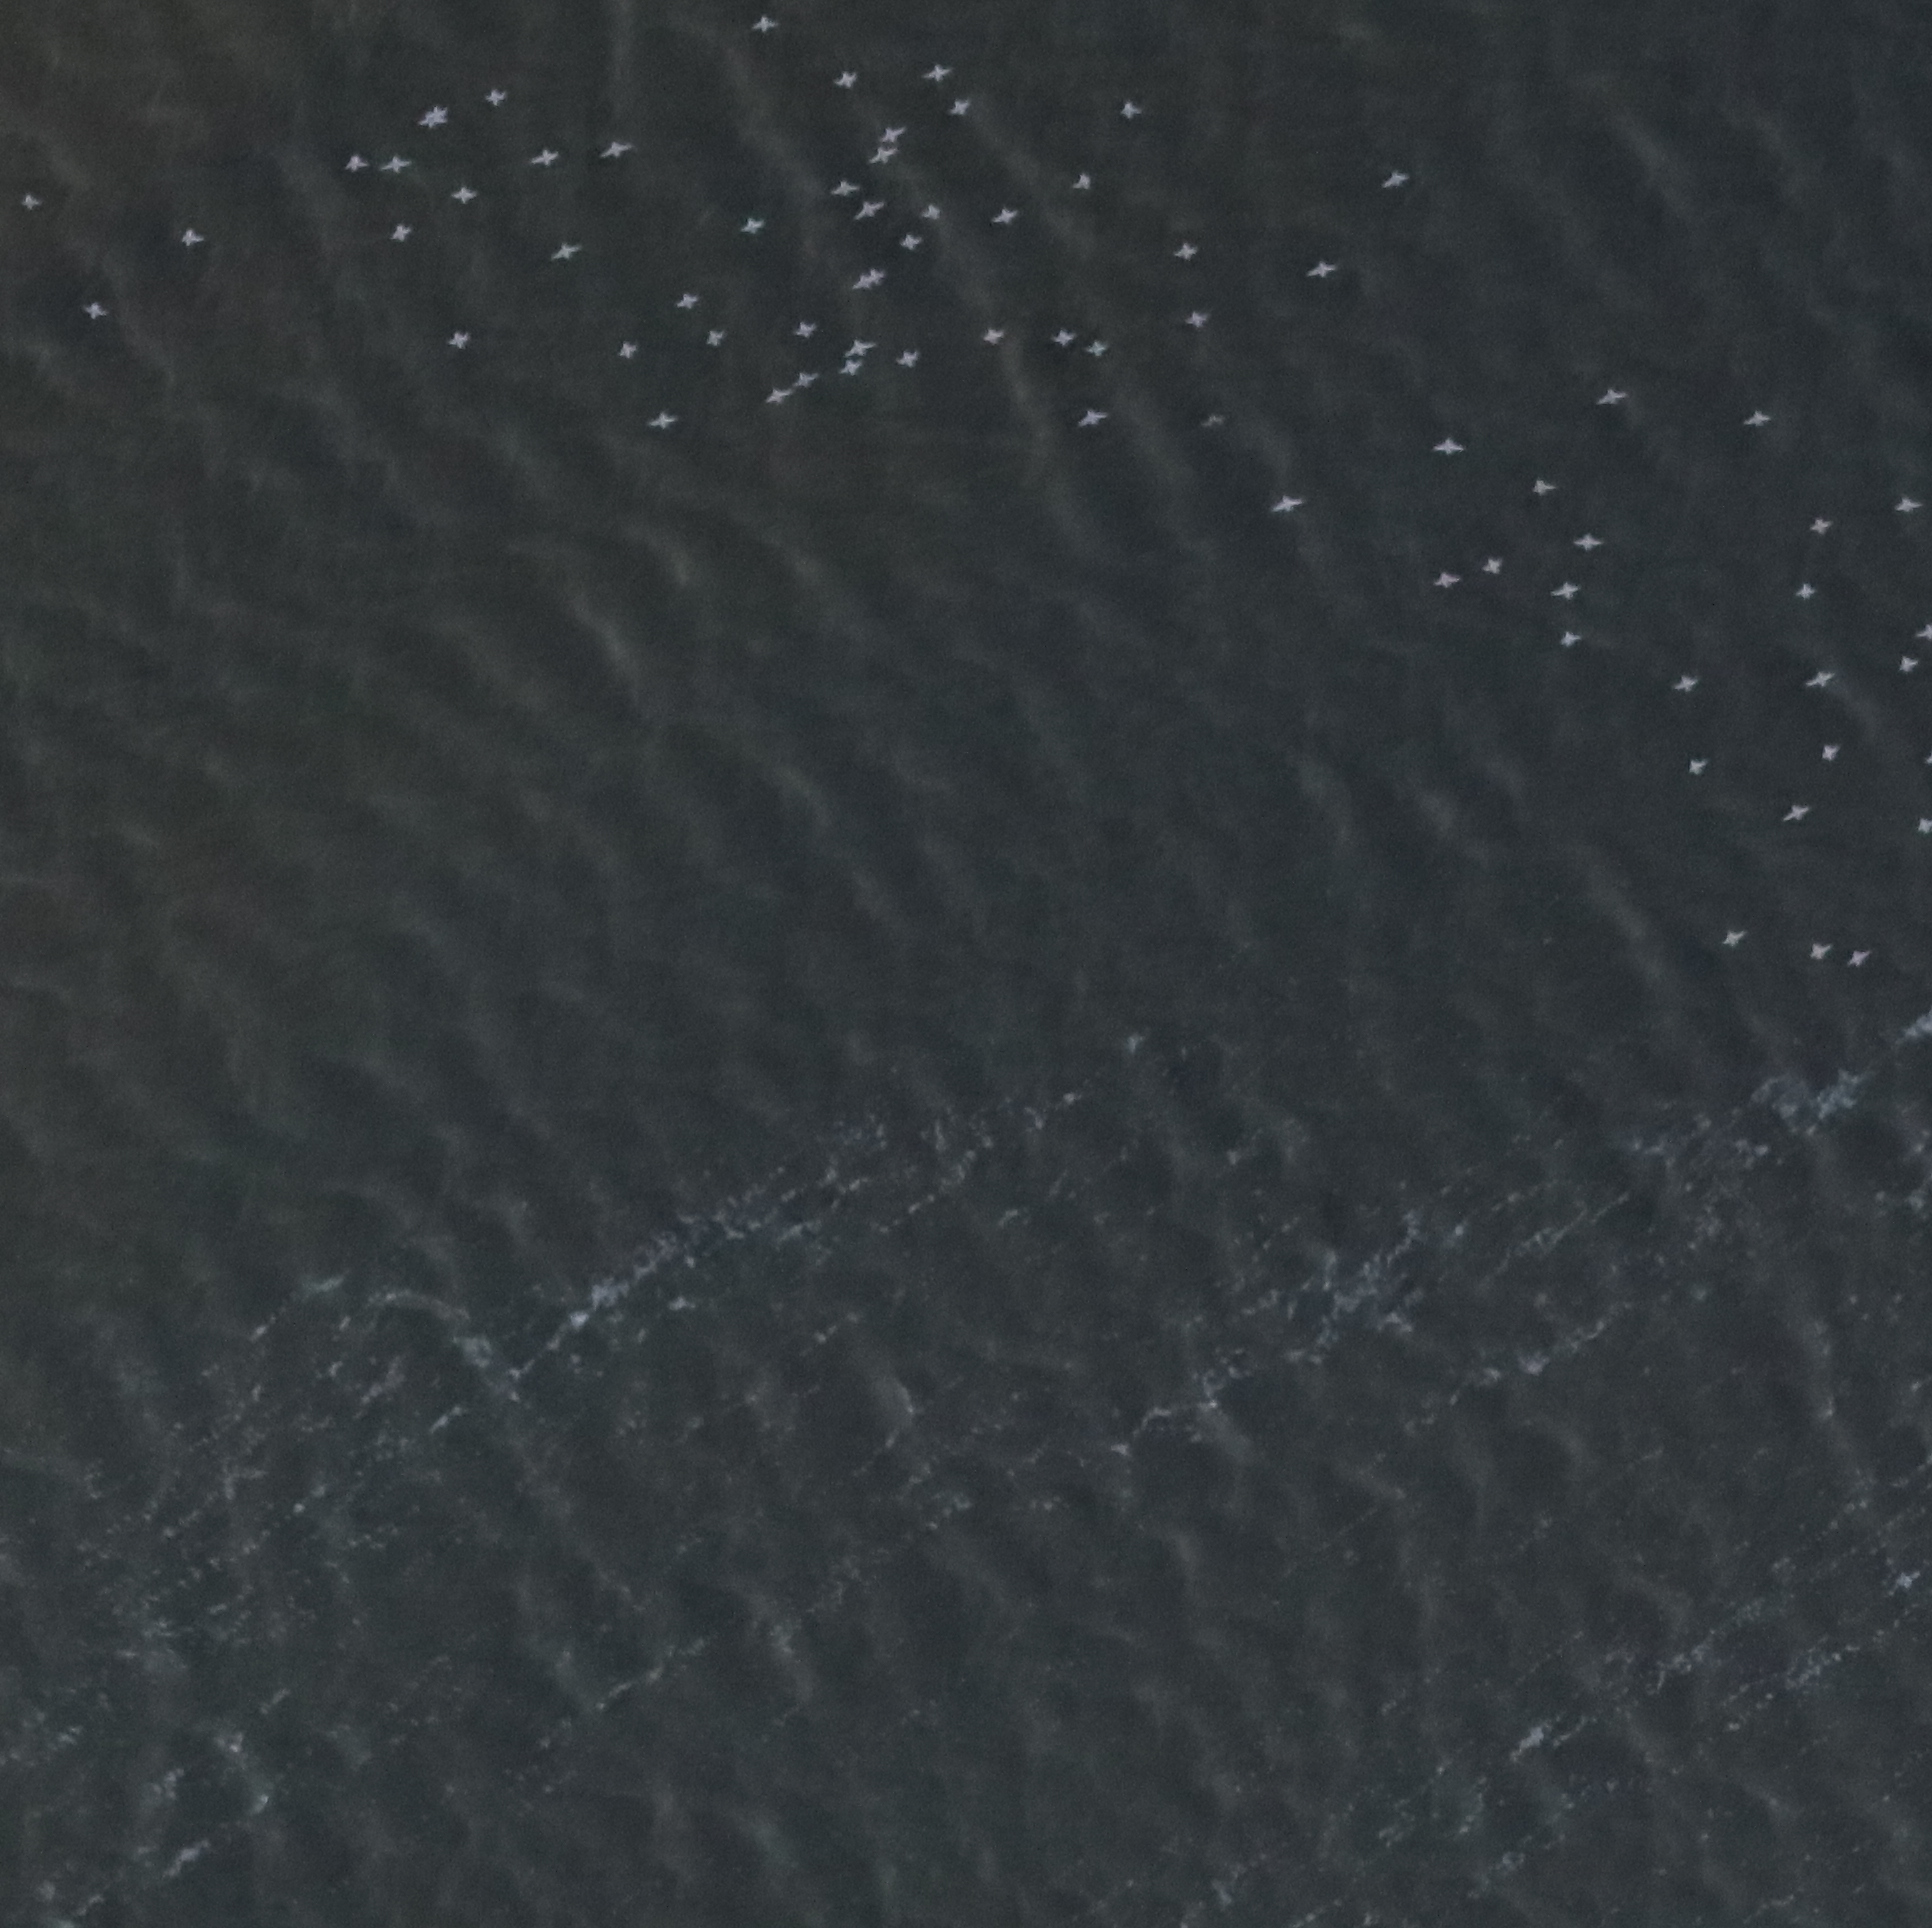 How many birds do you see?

73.